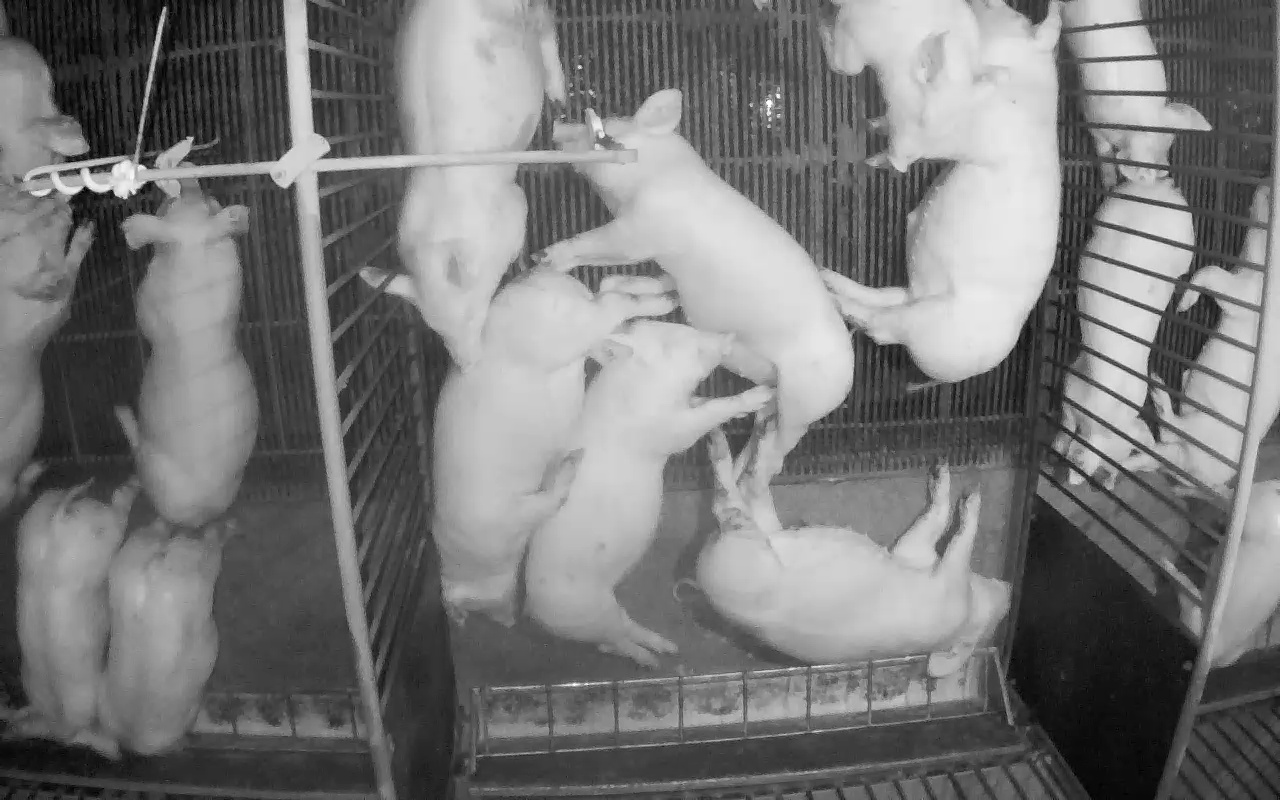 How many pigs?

16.